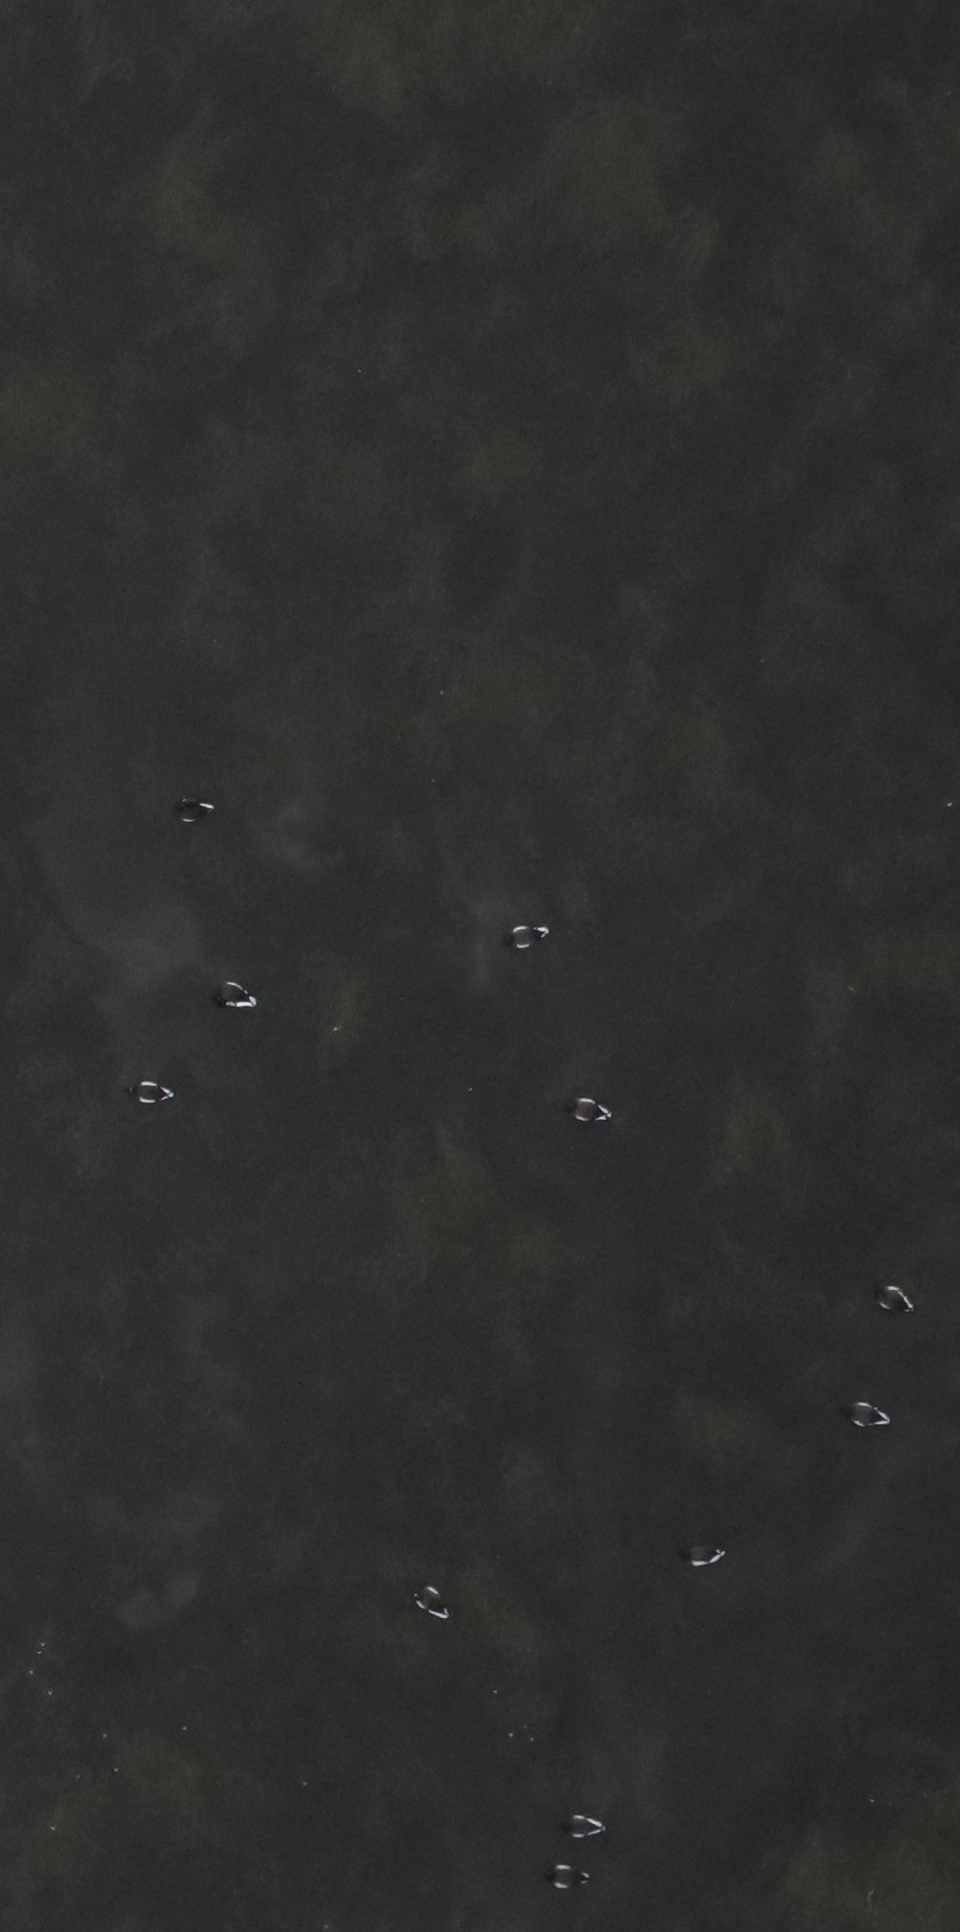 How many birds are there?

11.